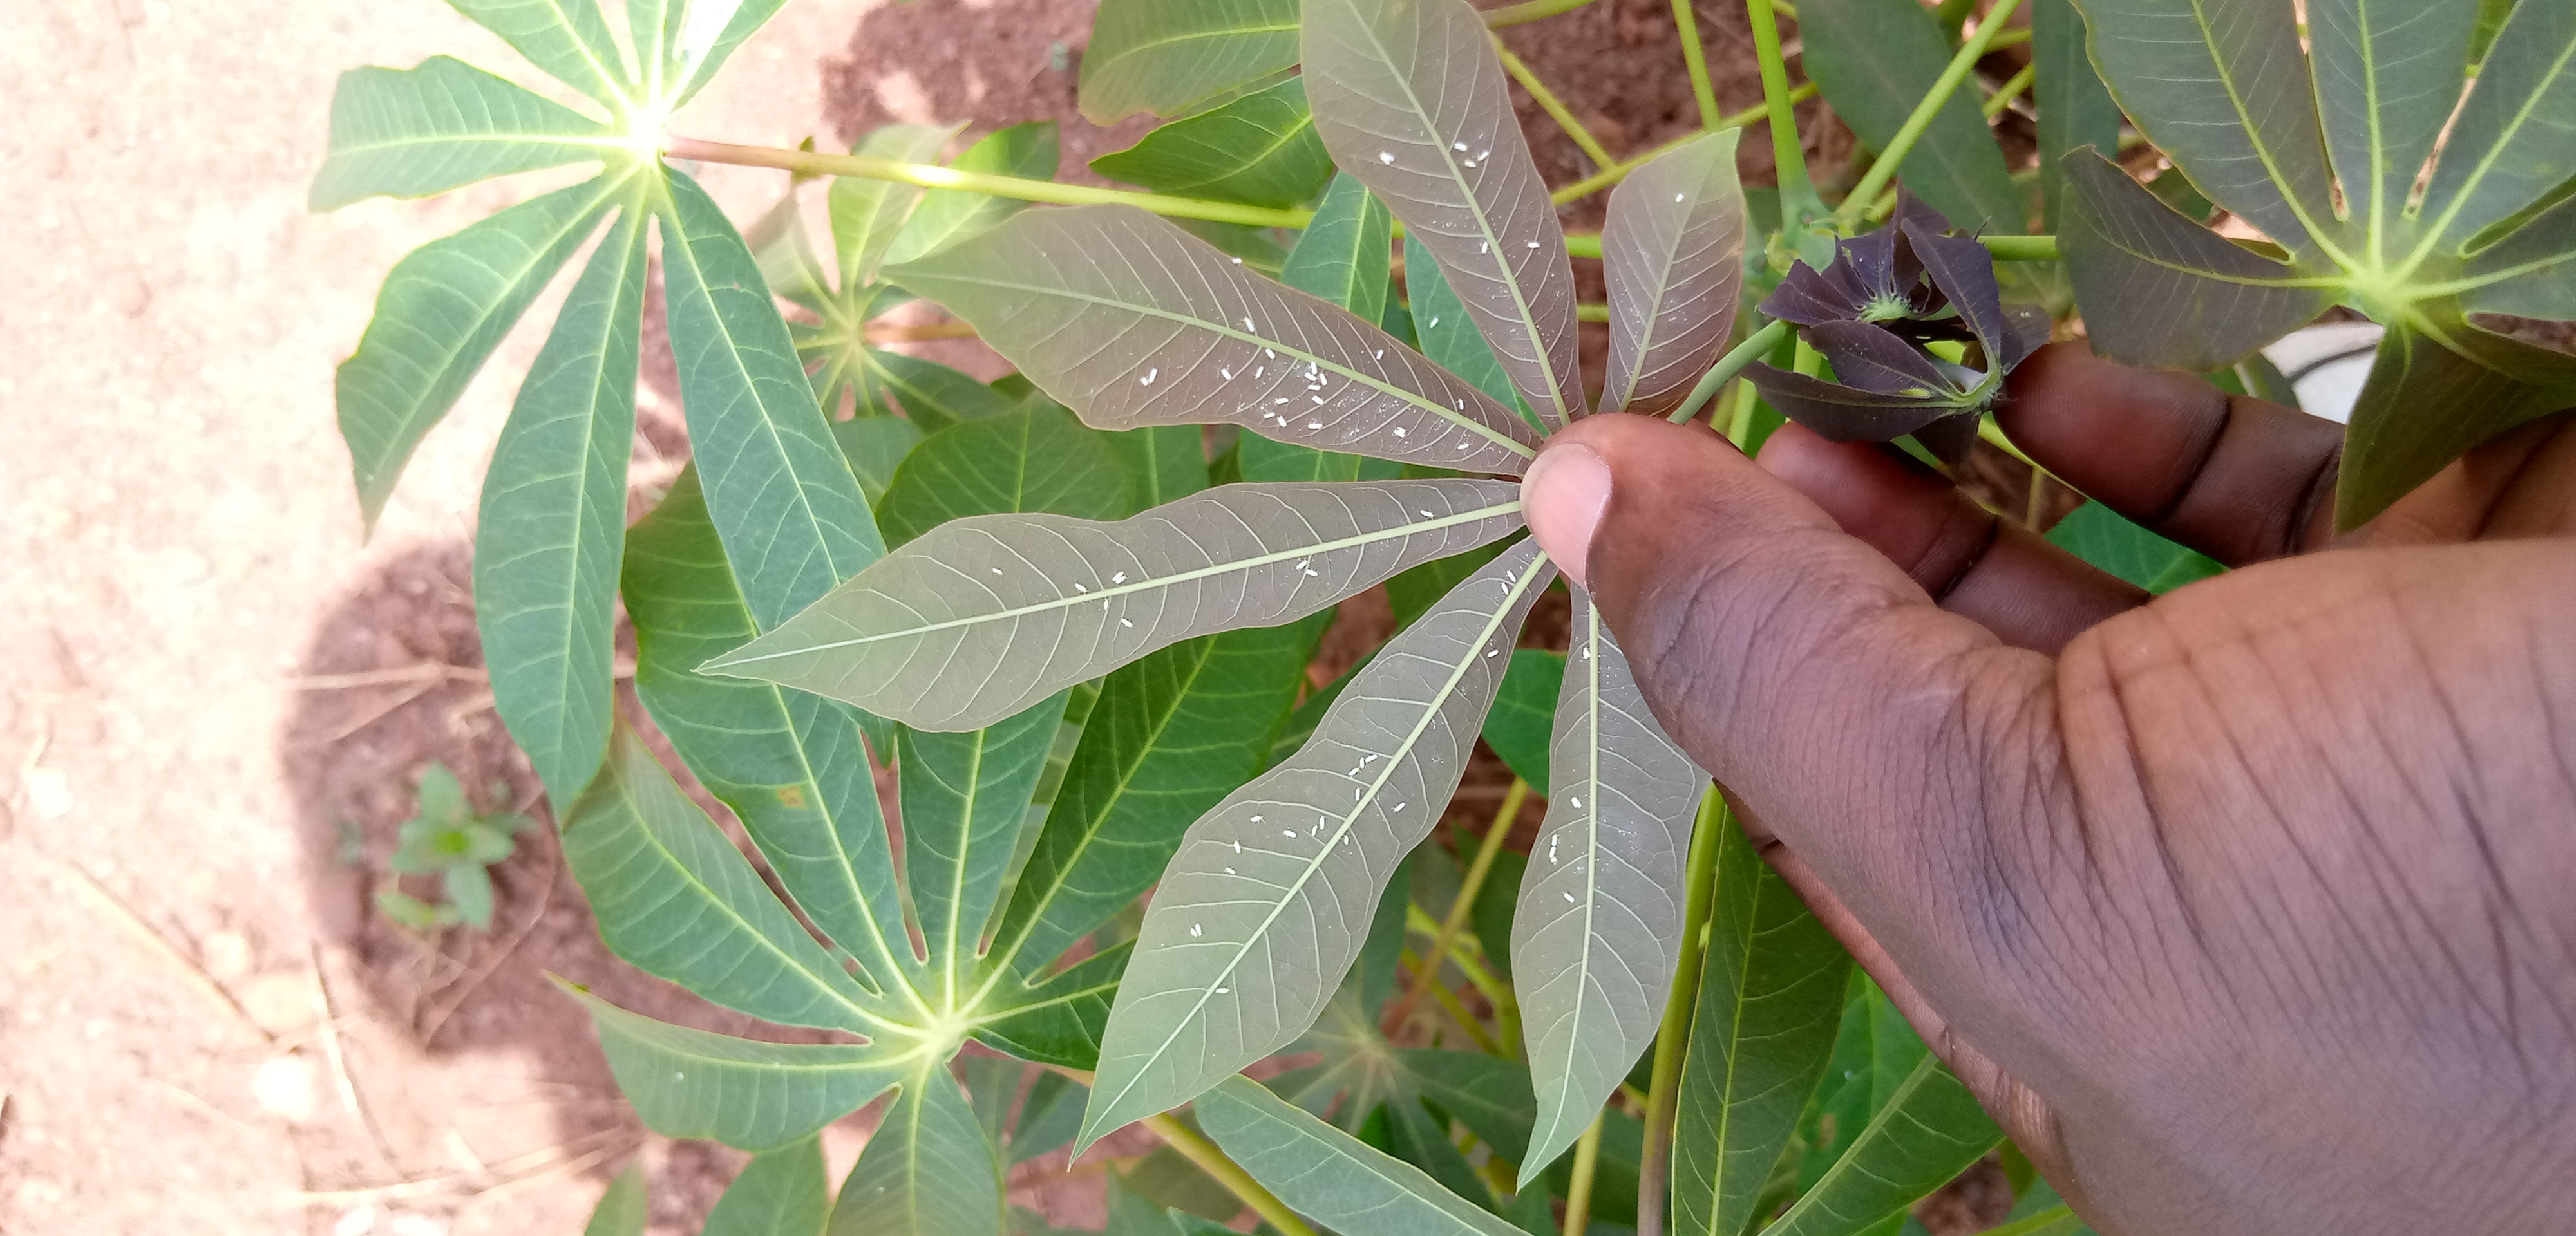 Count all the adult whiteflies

62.